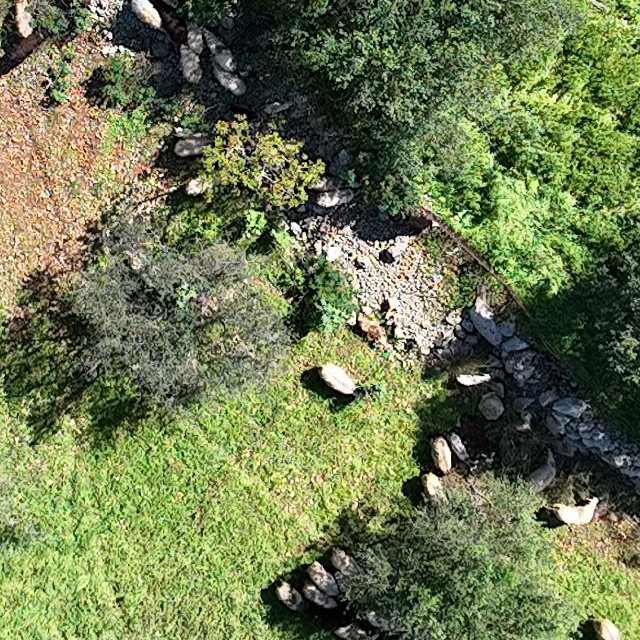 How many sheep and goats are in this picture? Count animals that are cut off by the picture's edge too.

28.